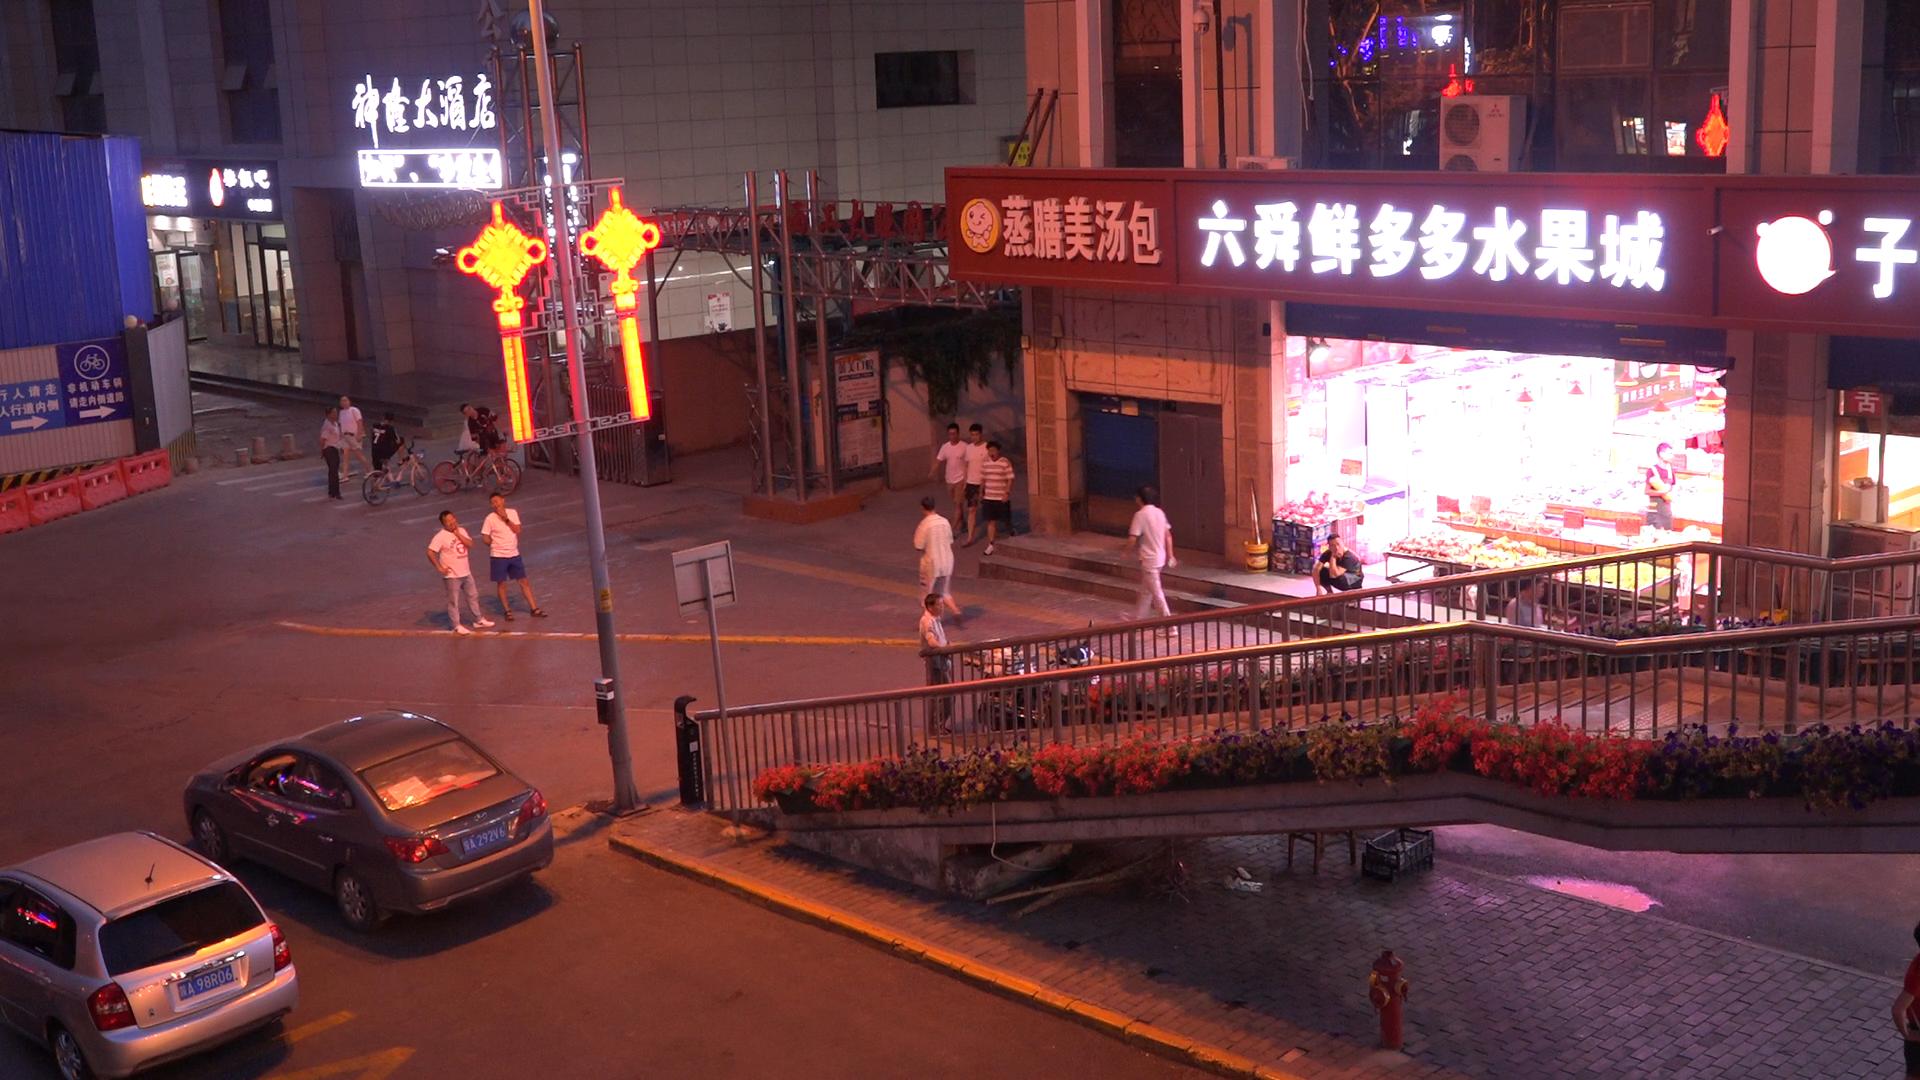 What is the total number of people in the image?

16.